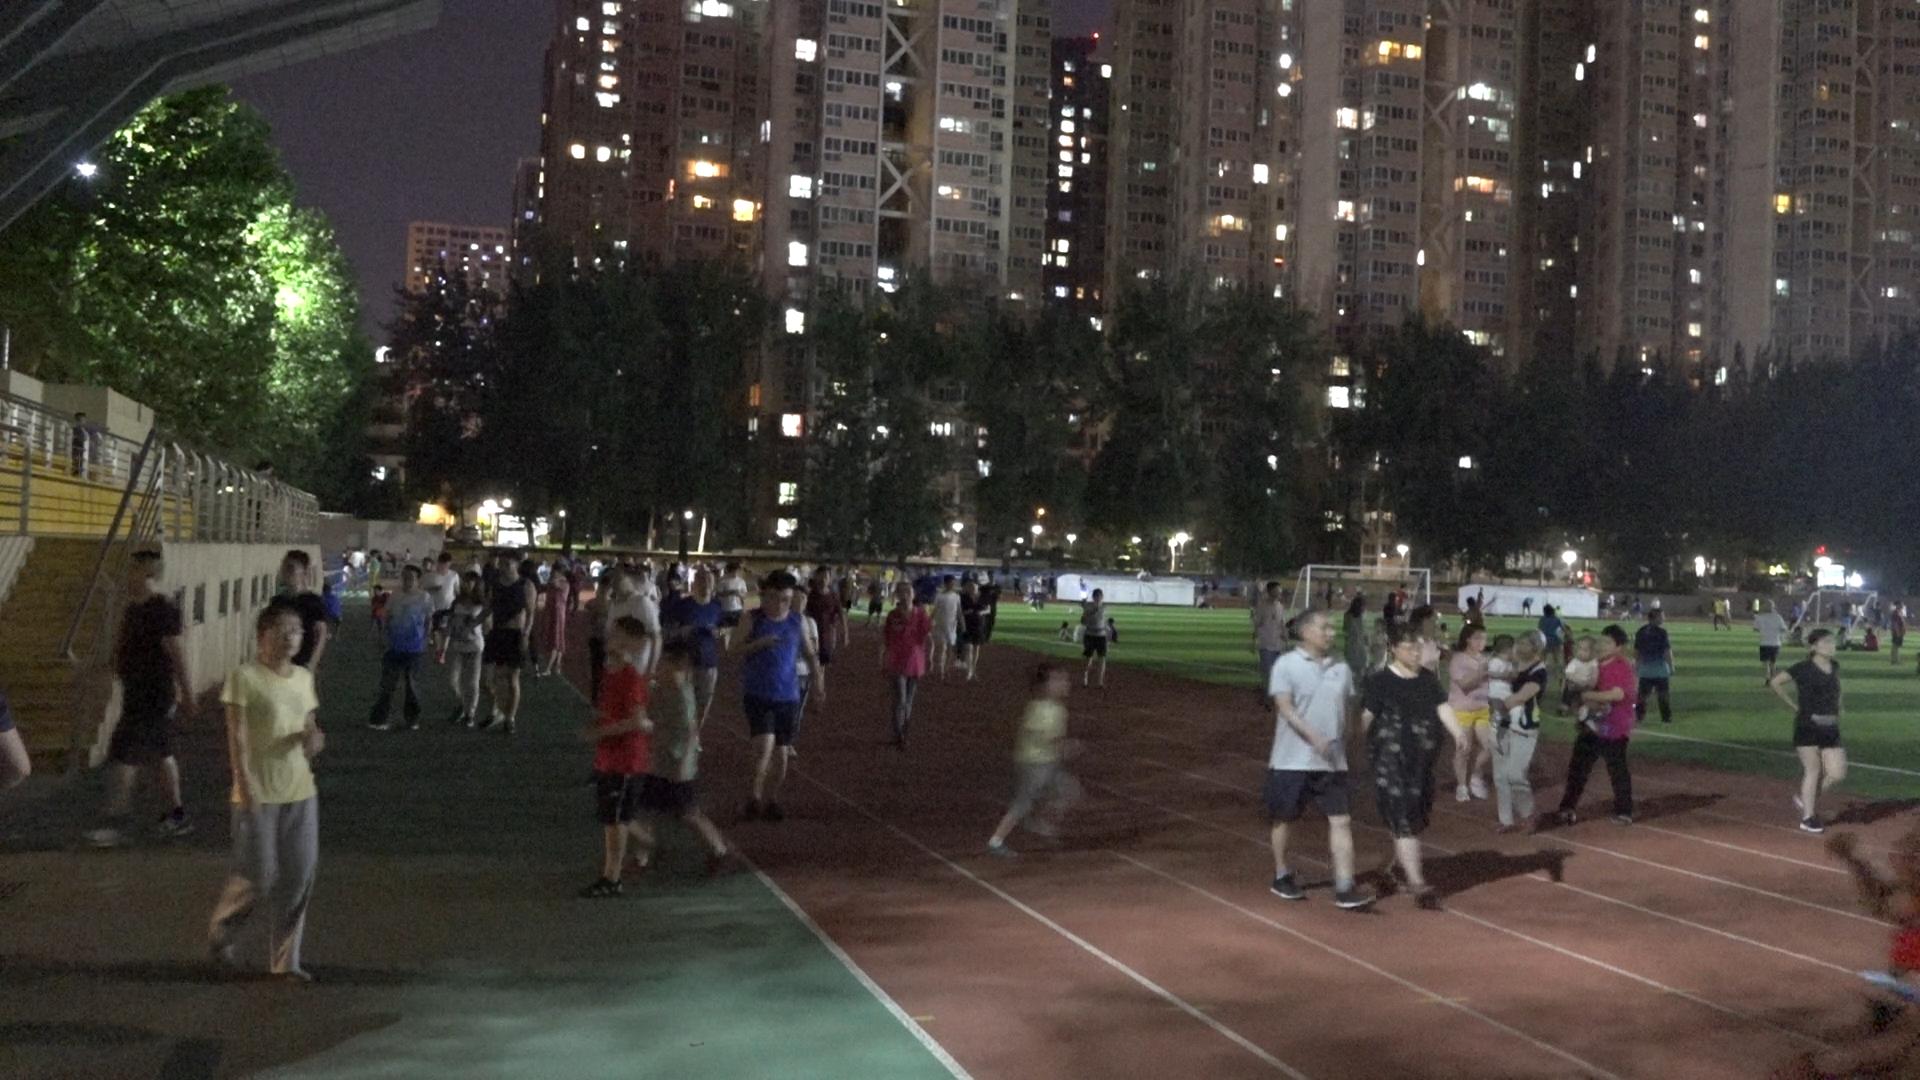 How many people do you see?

102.